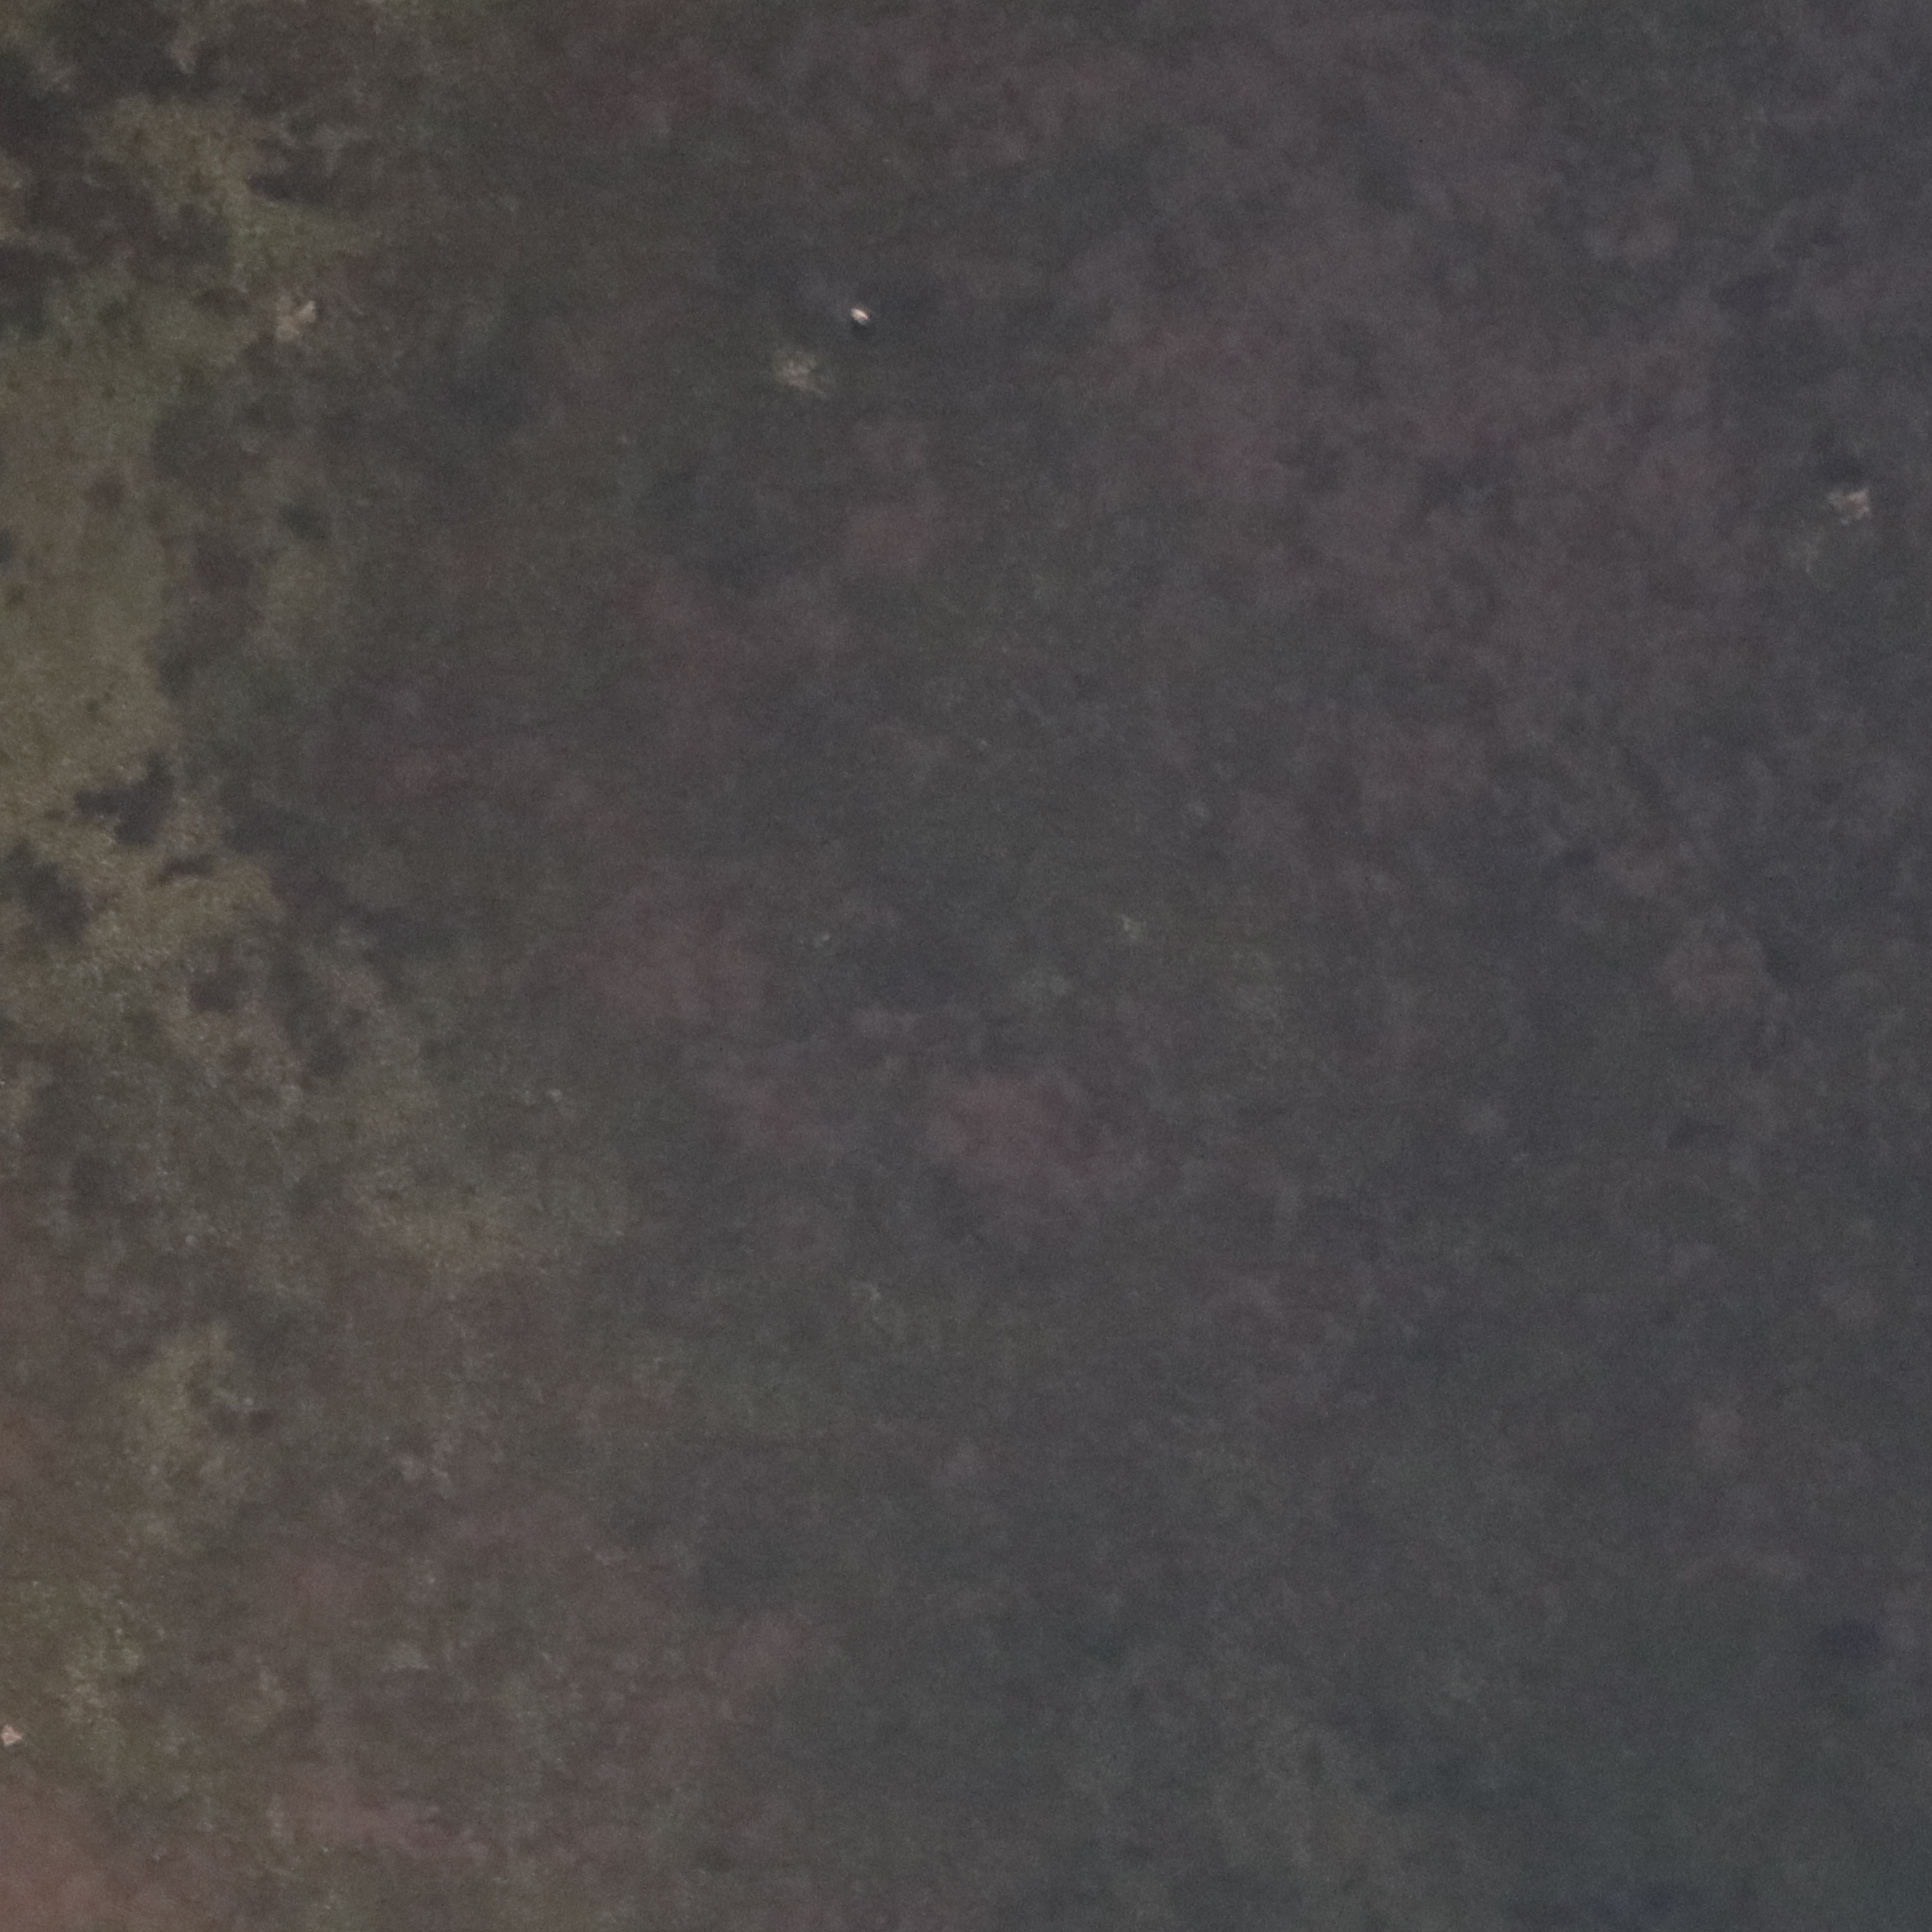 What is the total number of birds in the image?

1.